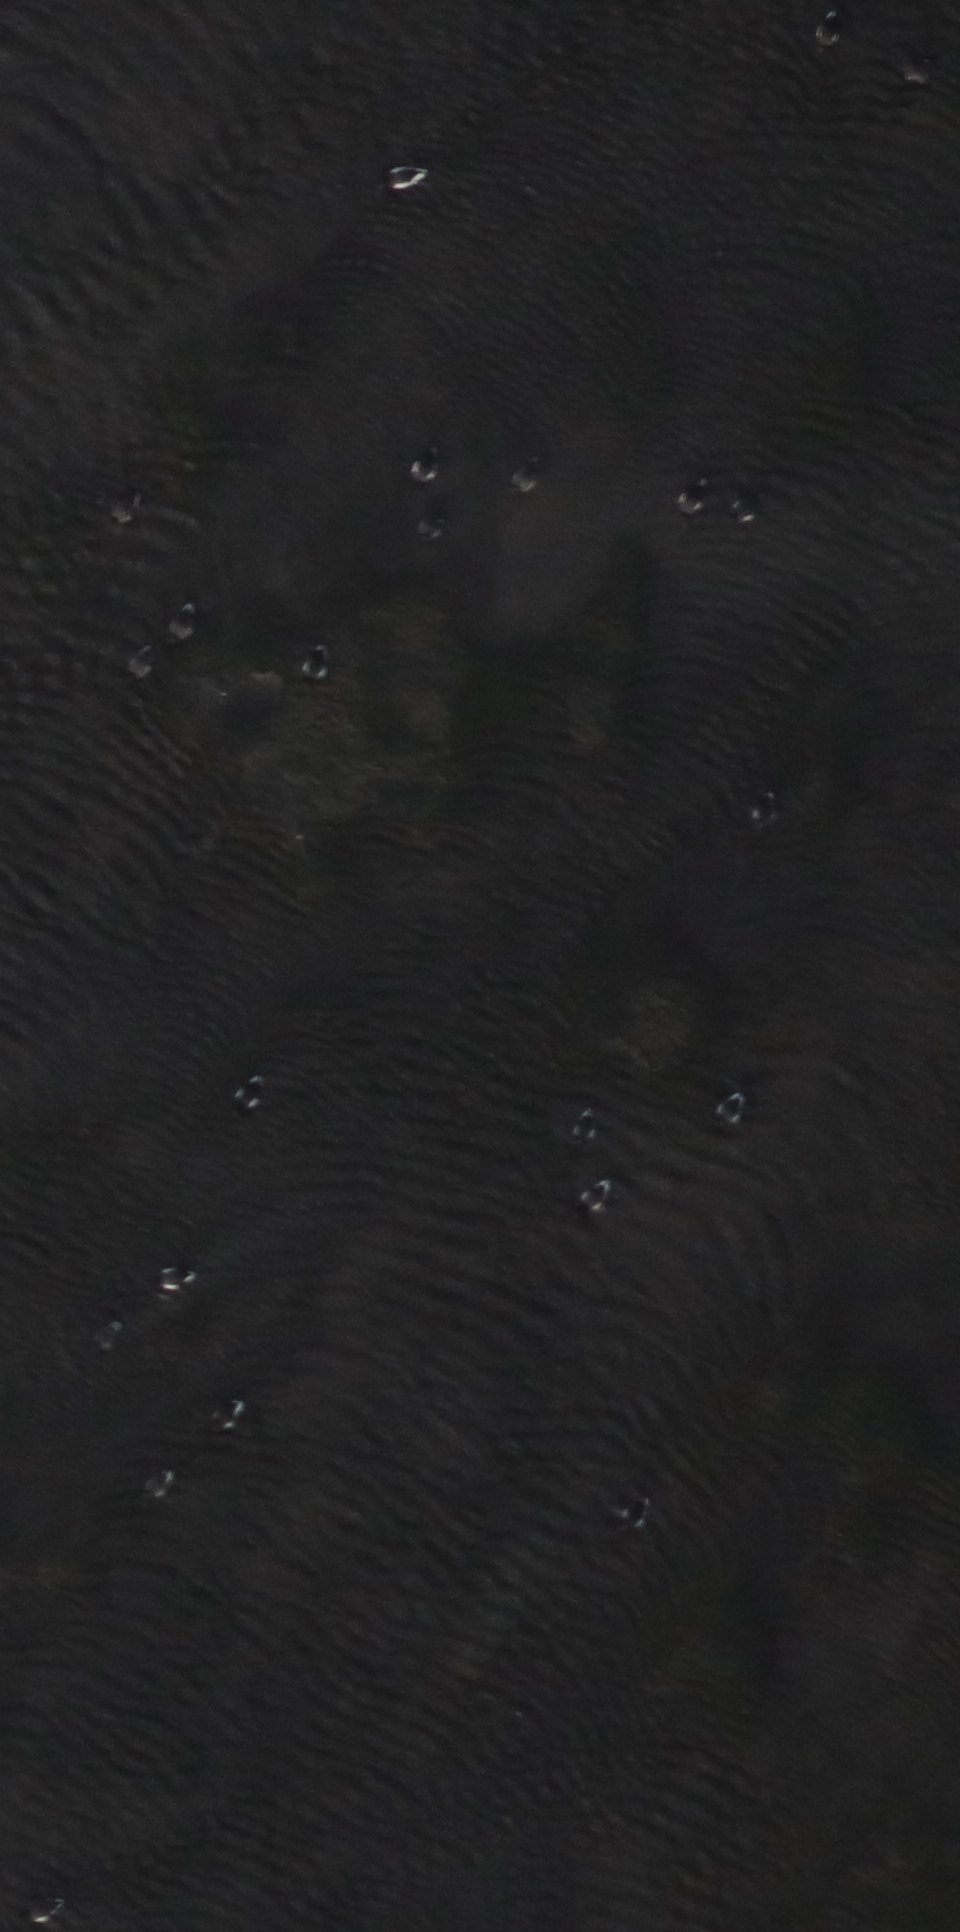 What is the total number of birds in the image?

22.